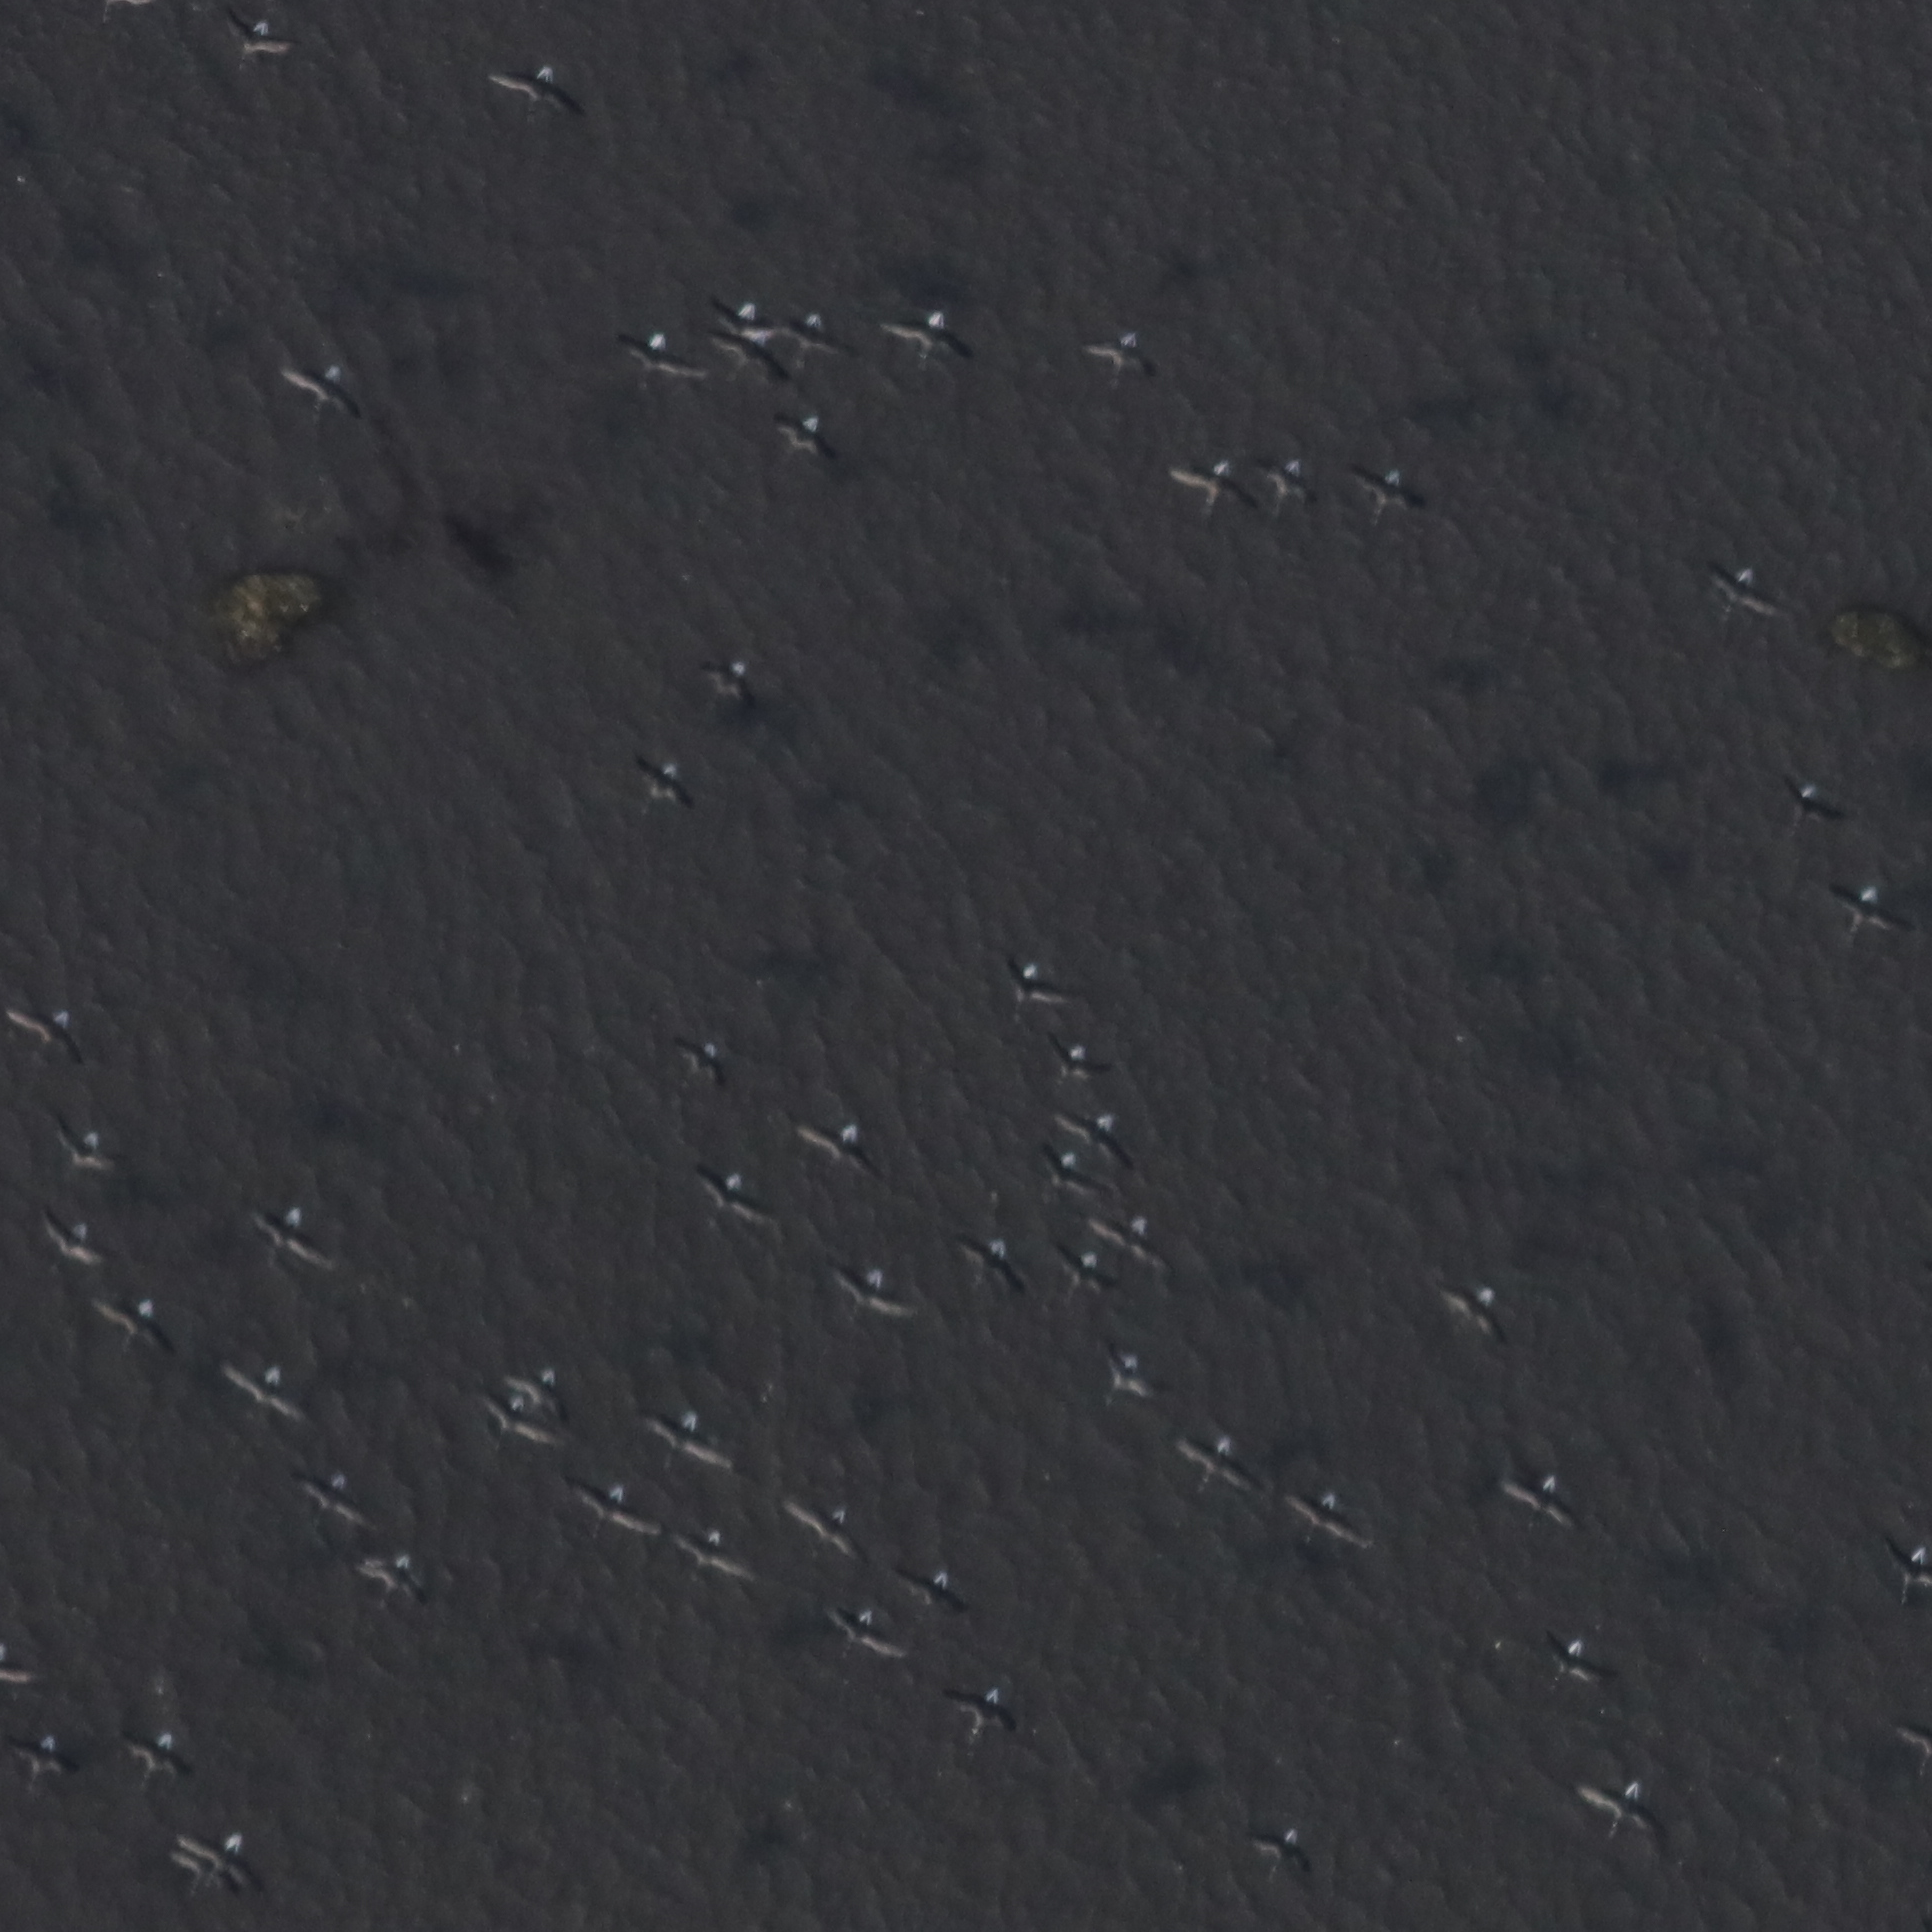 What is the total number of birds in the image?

59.